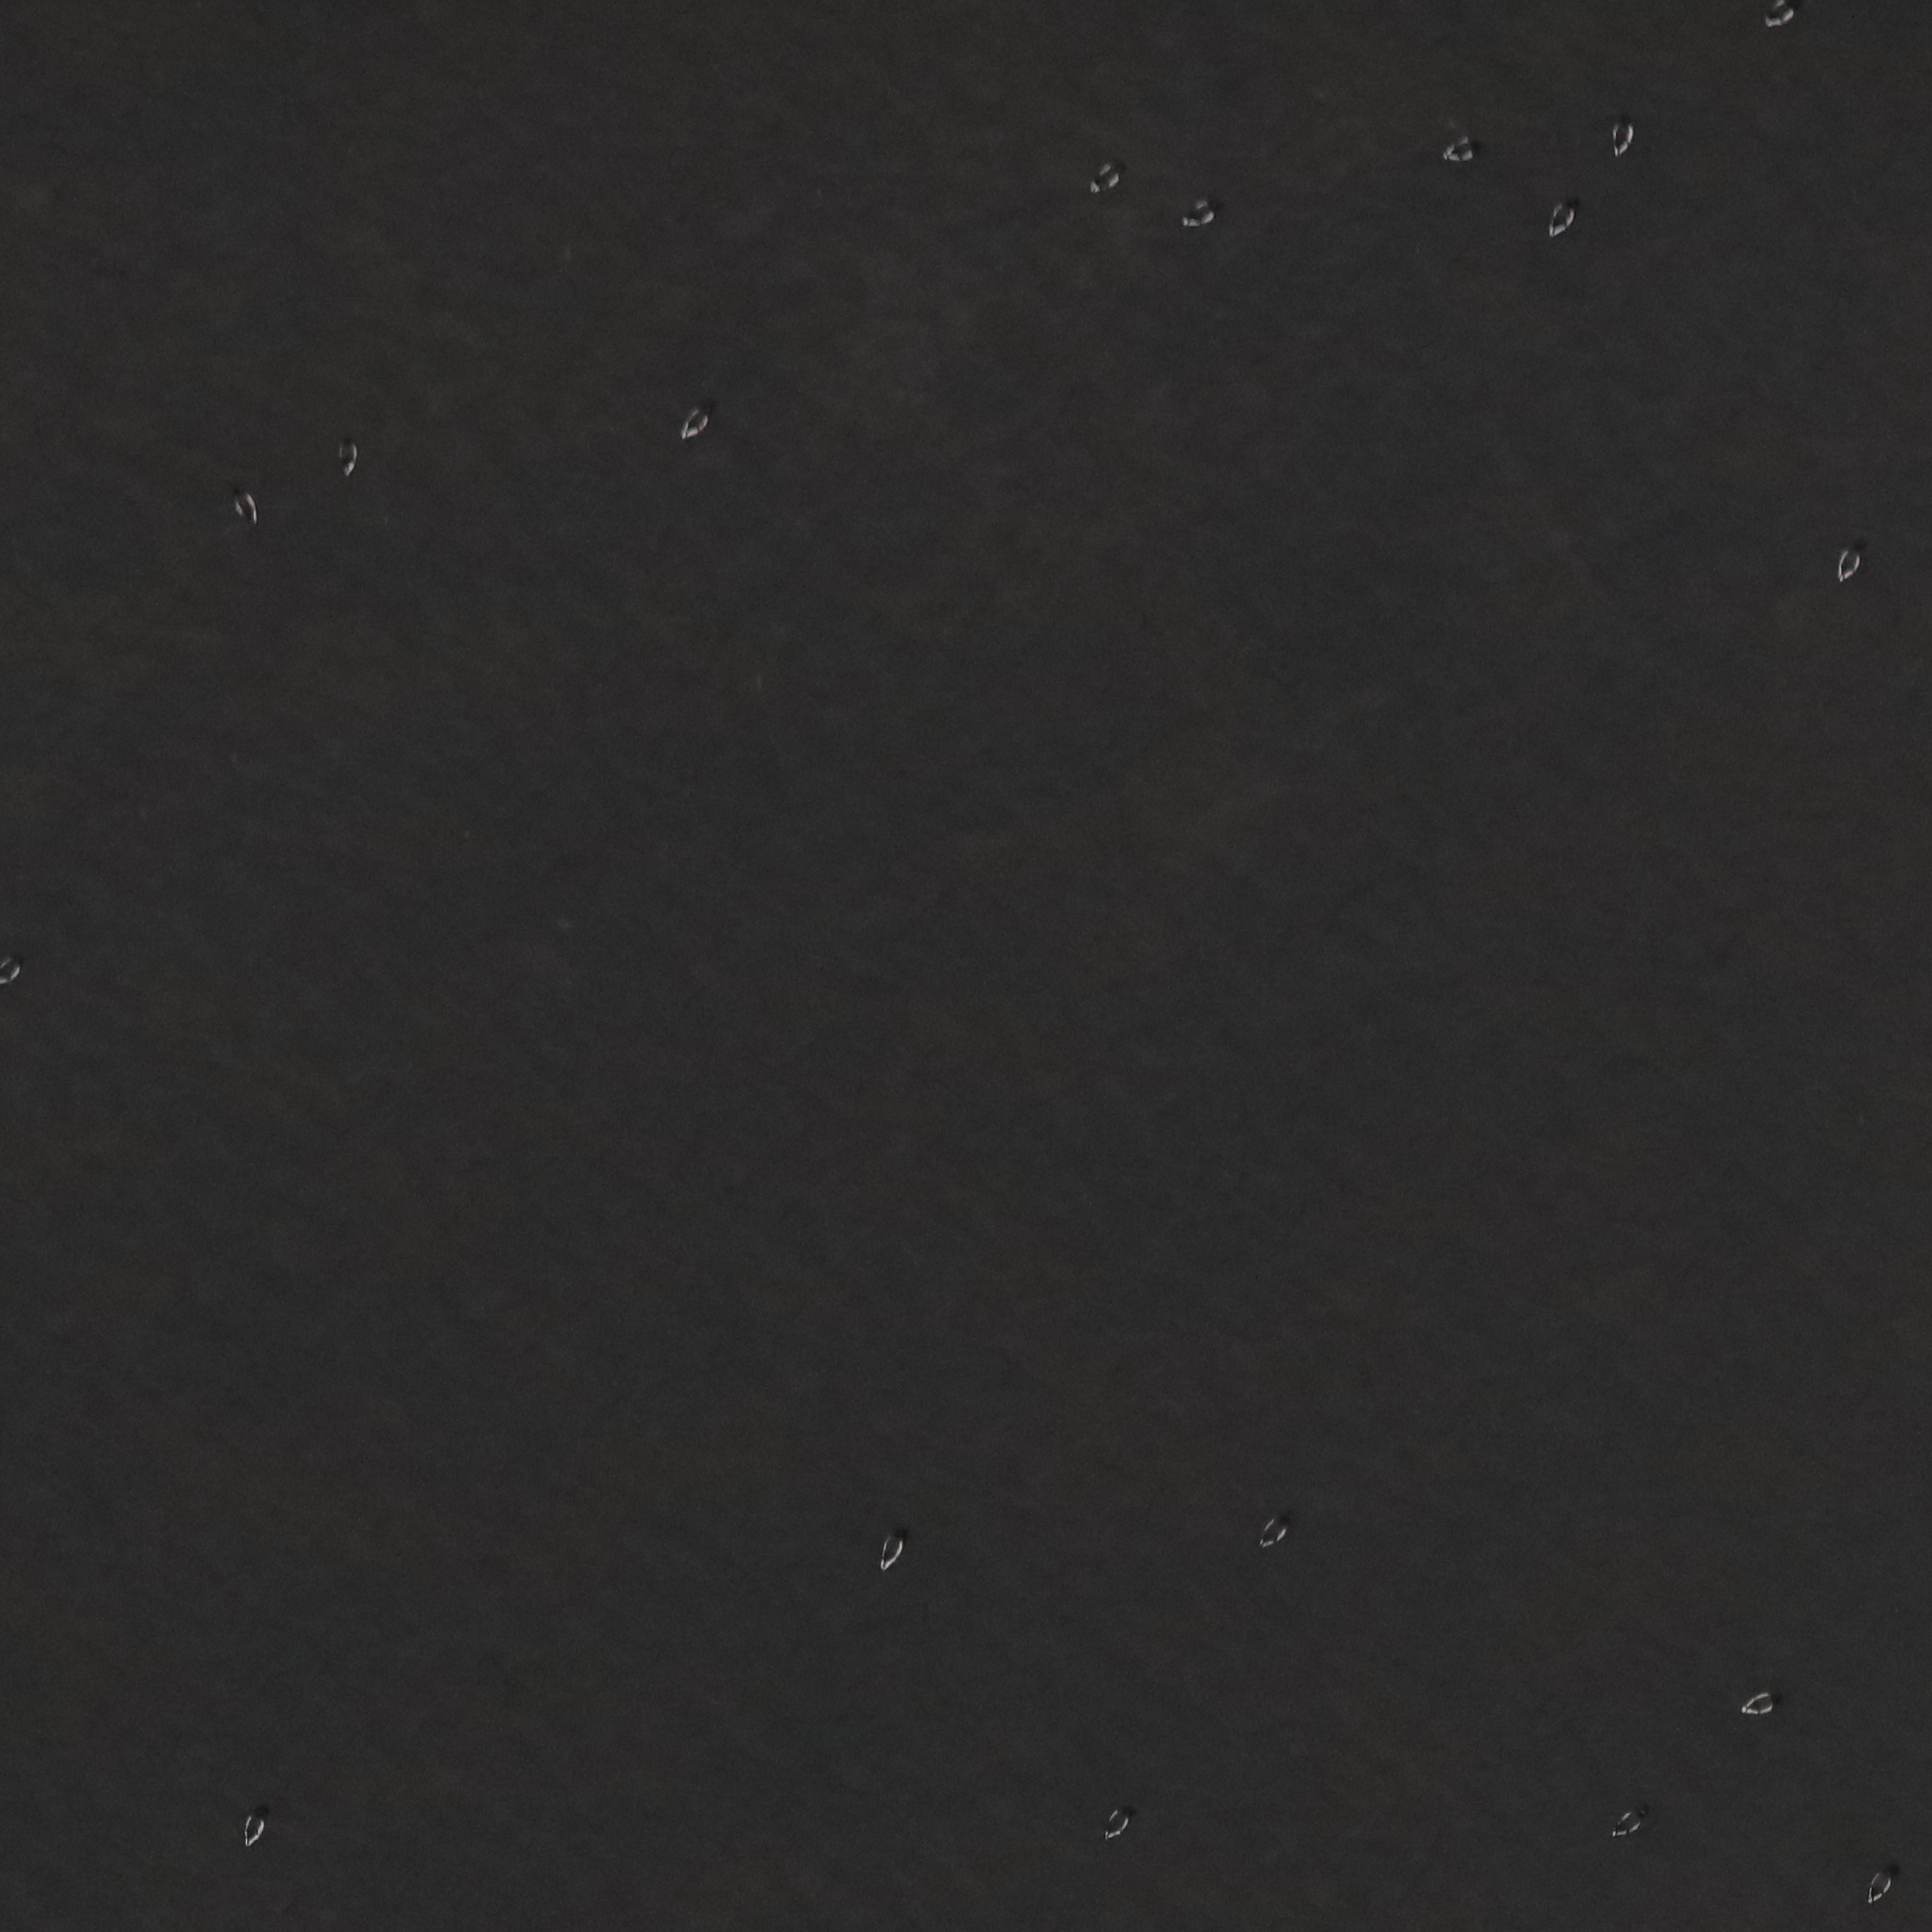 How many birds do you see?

18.